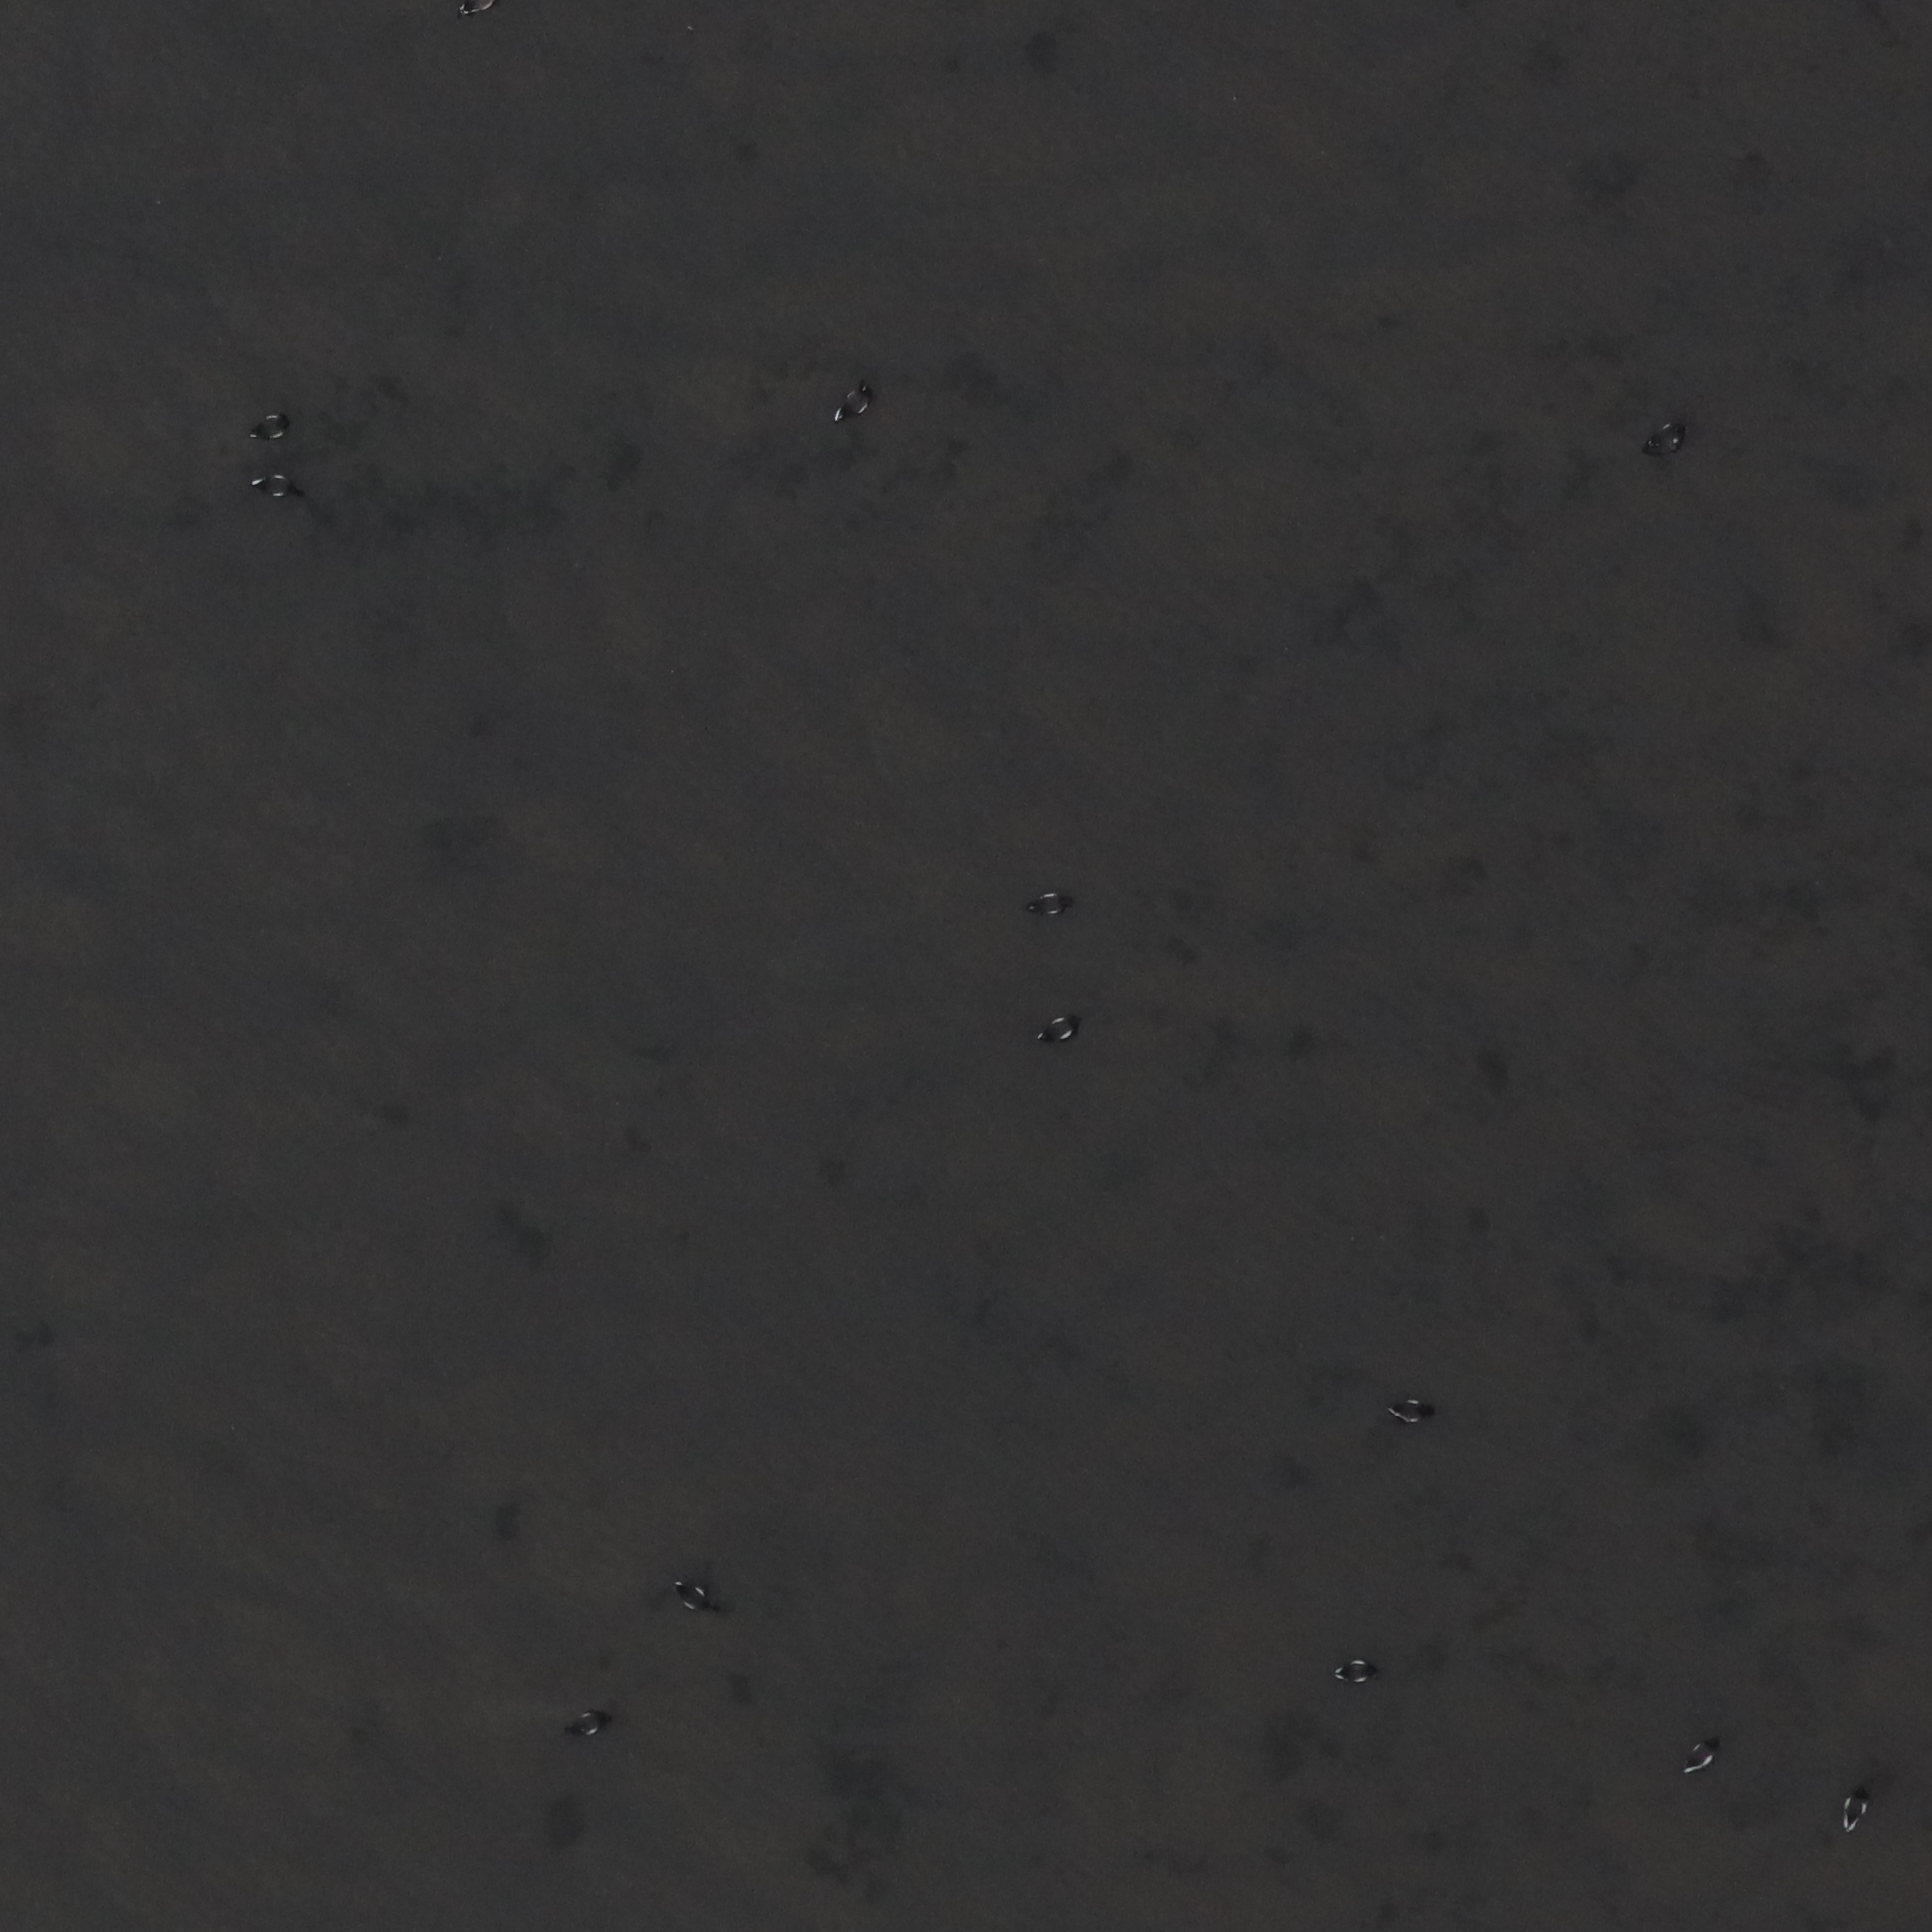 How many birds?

12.